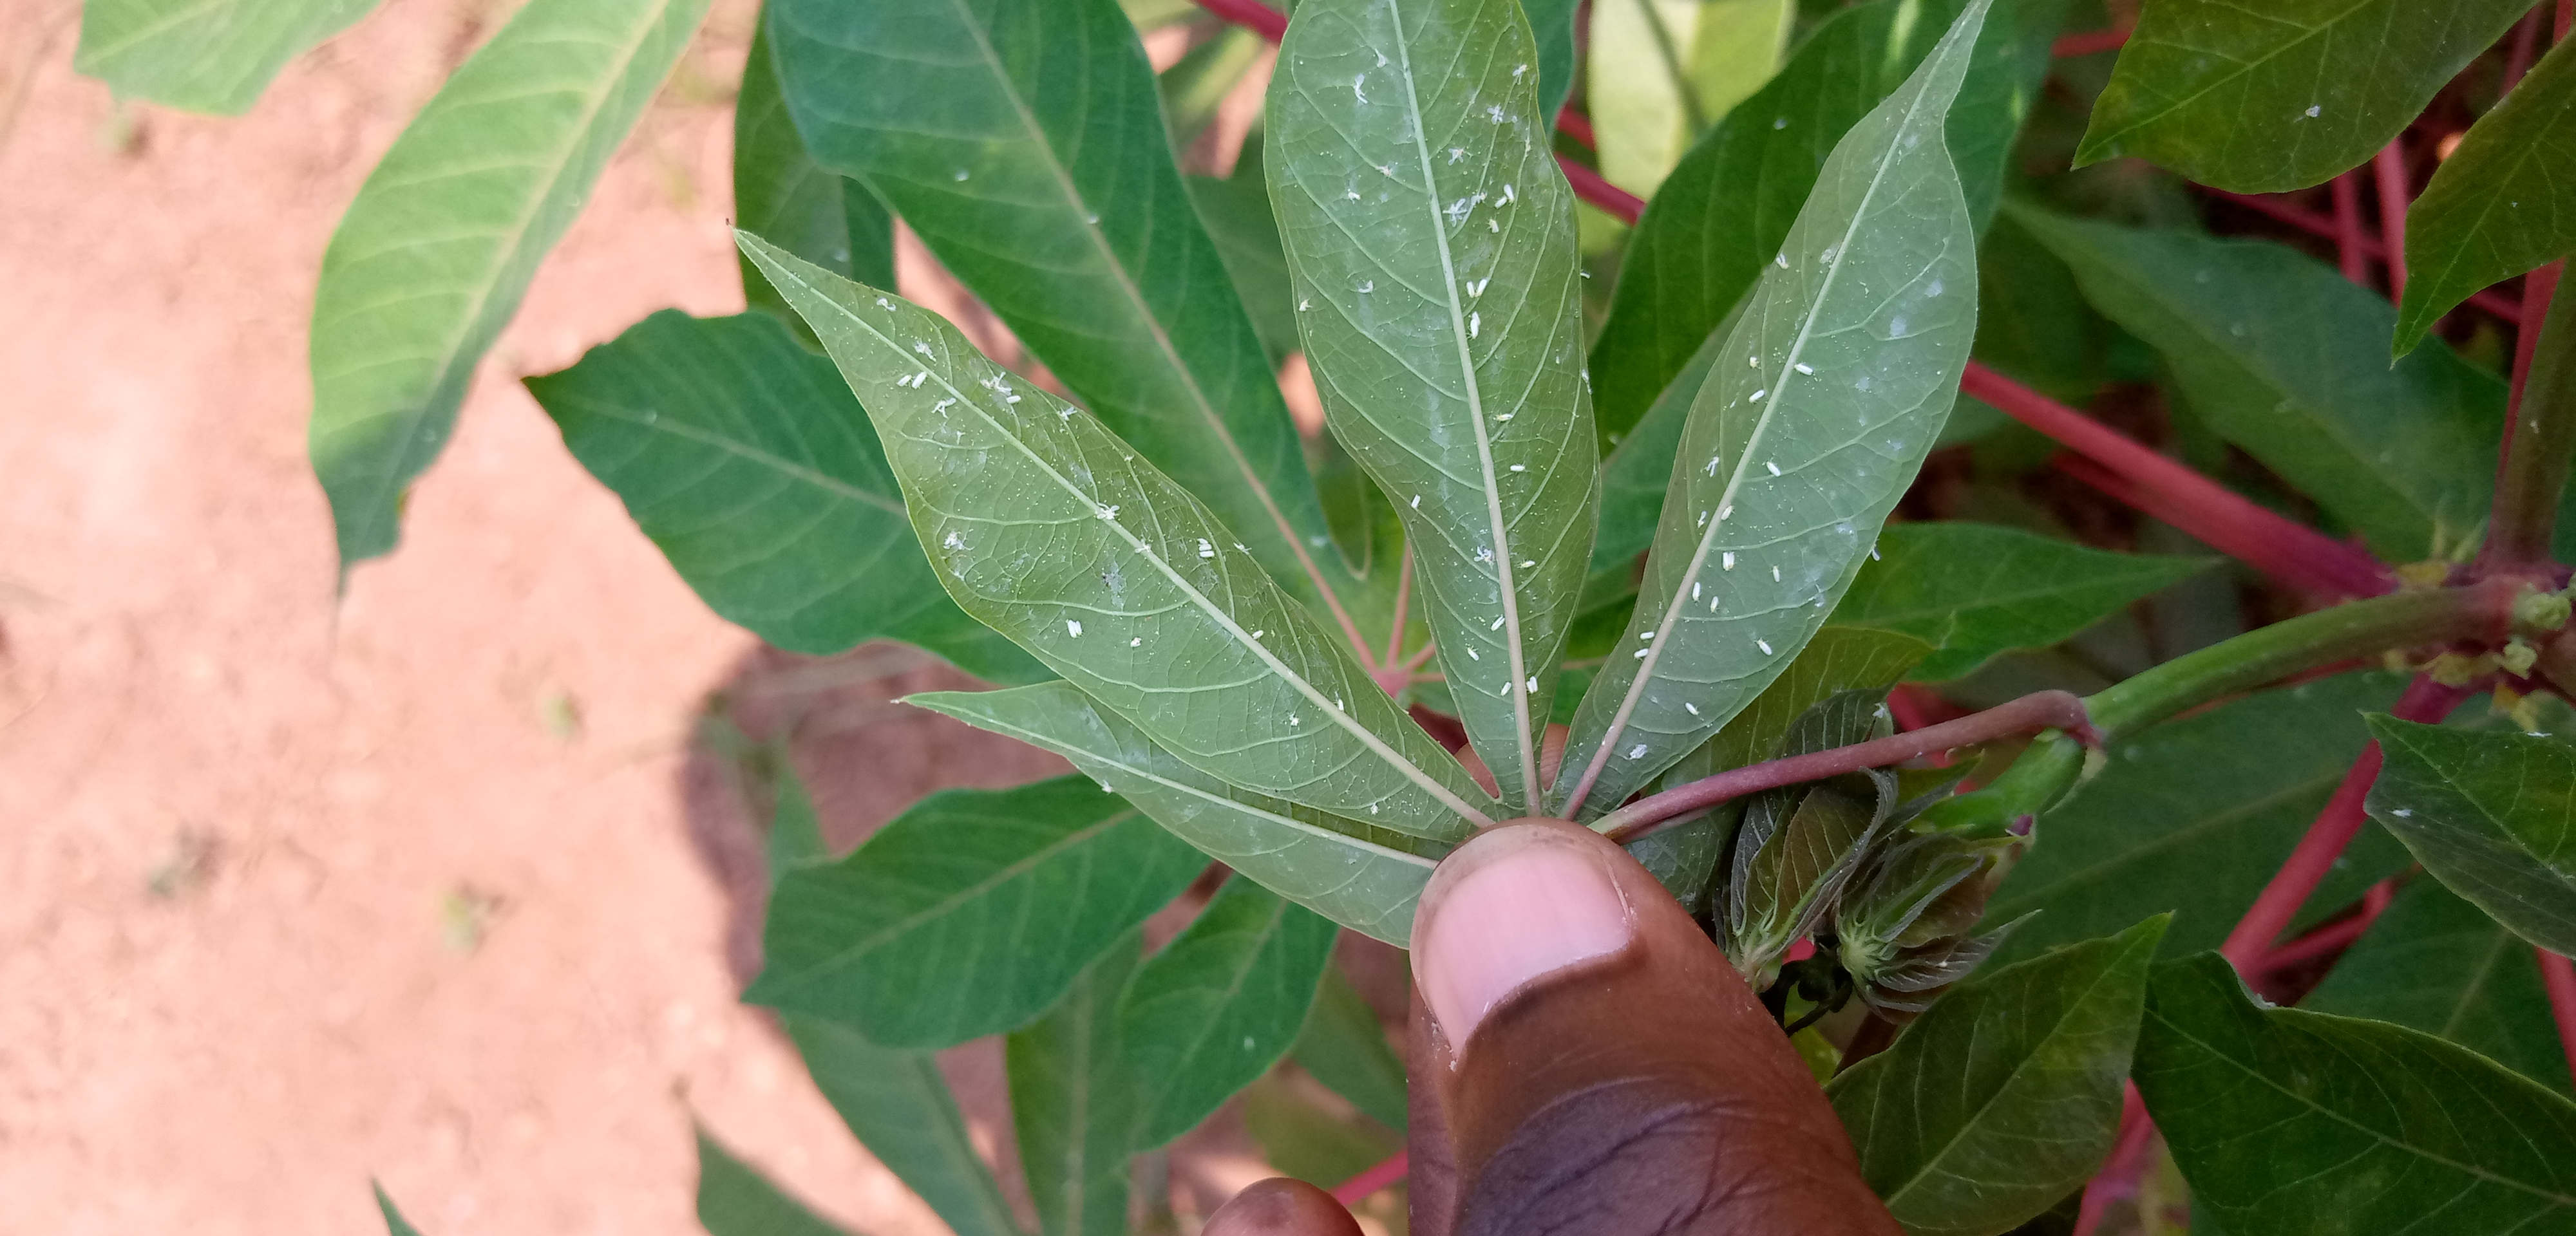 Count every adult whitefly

61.